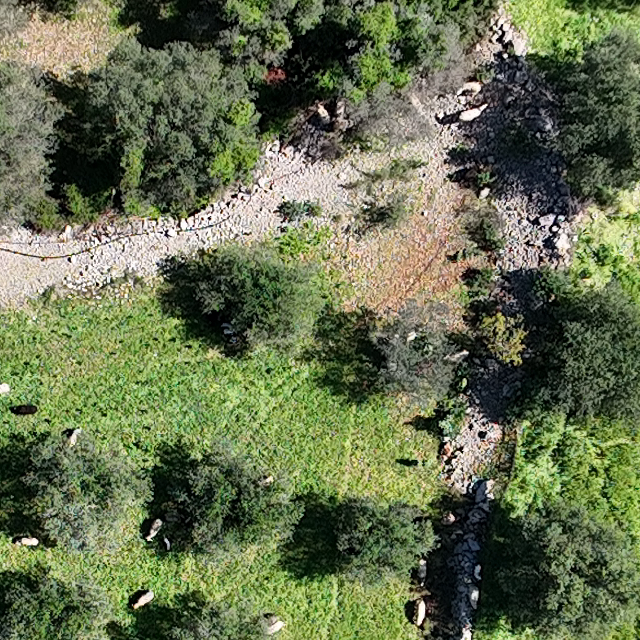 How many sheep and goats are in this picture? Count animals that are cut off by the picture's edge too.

20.